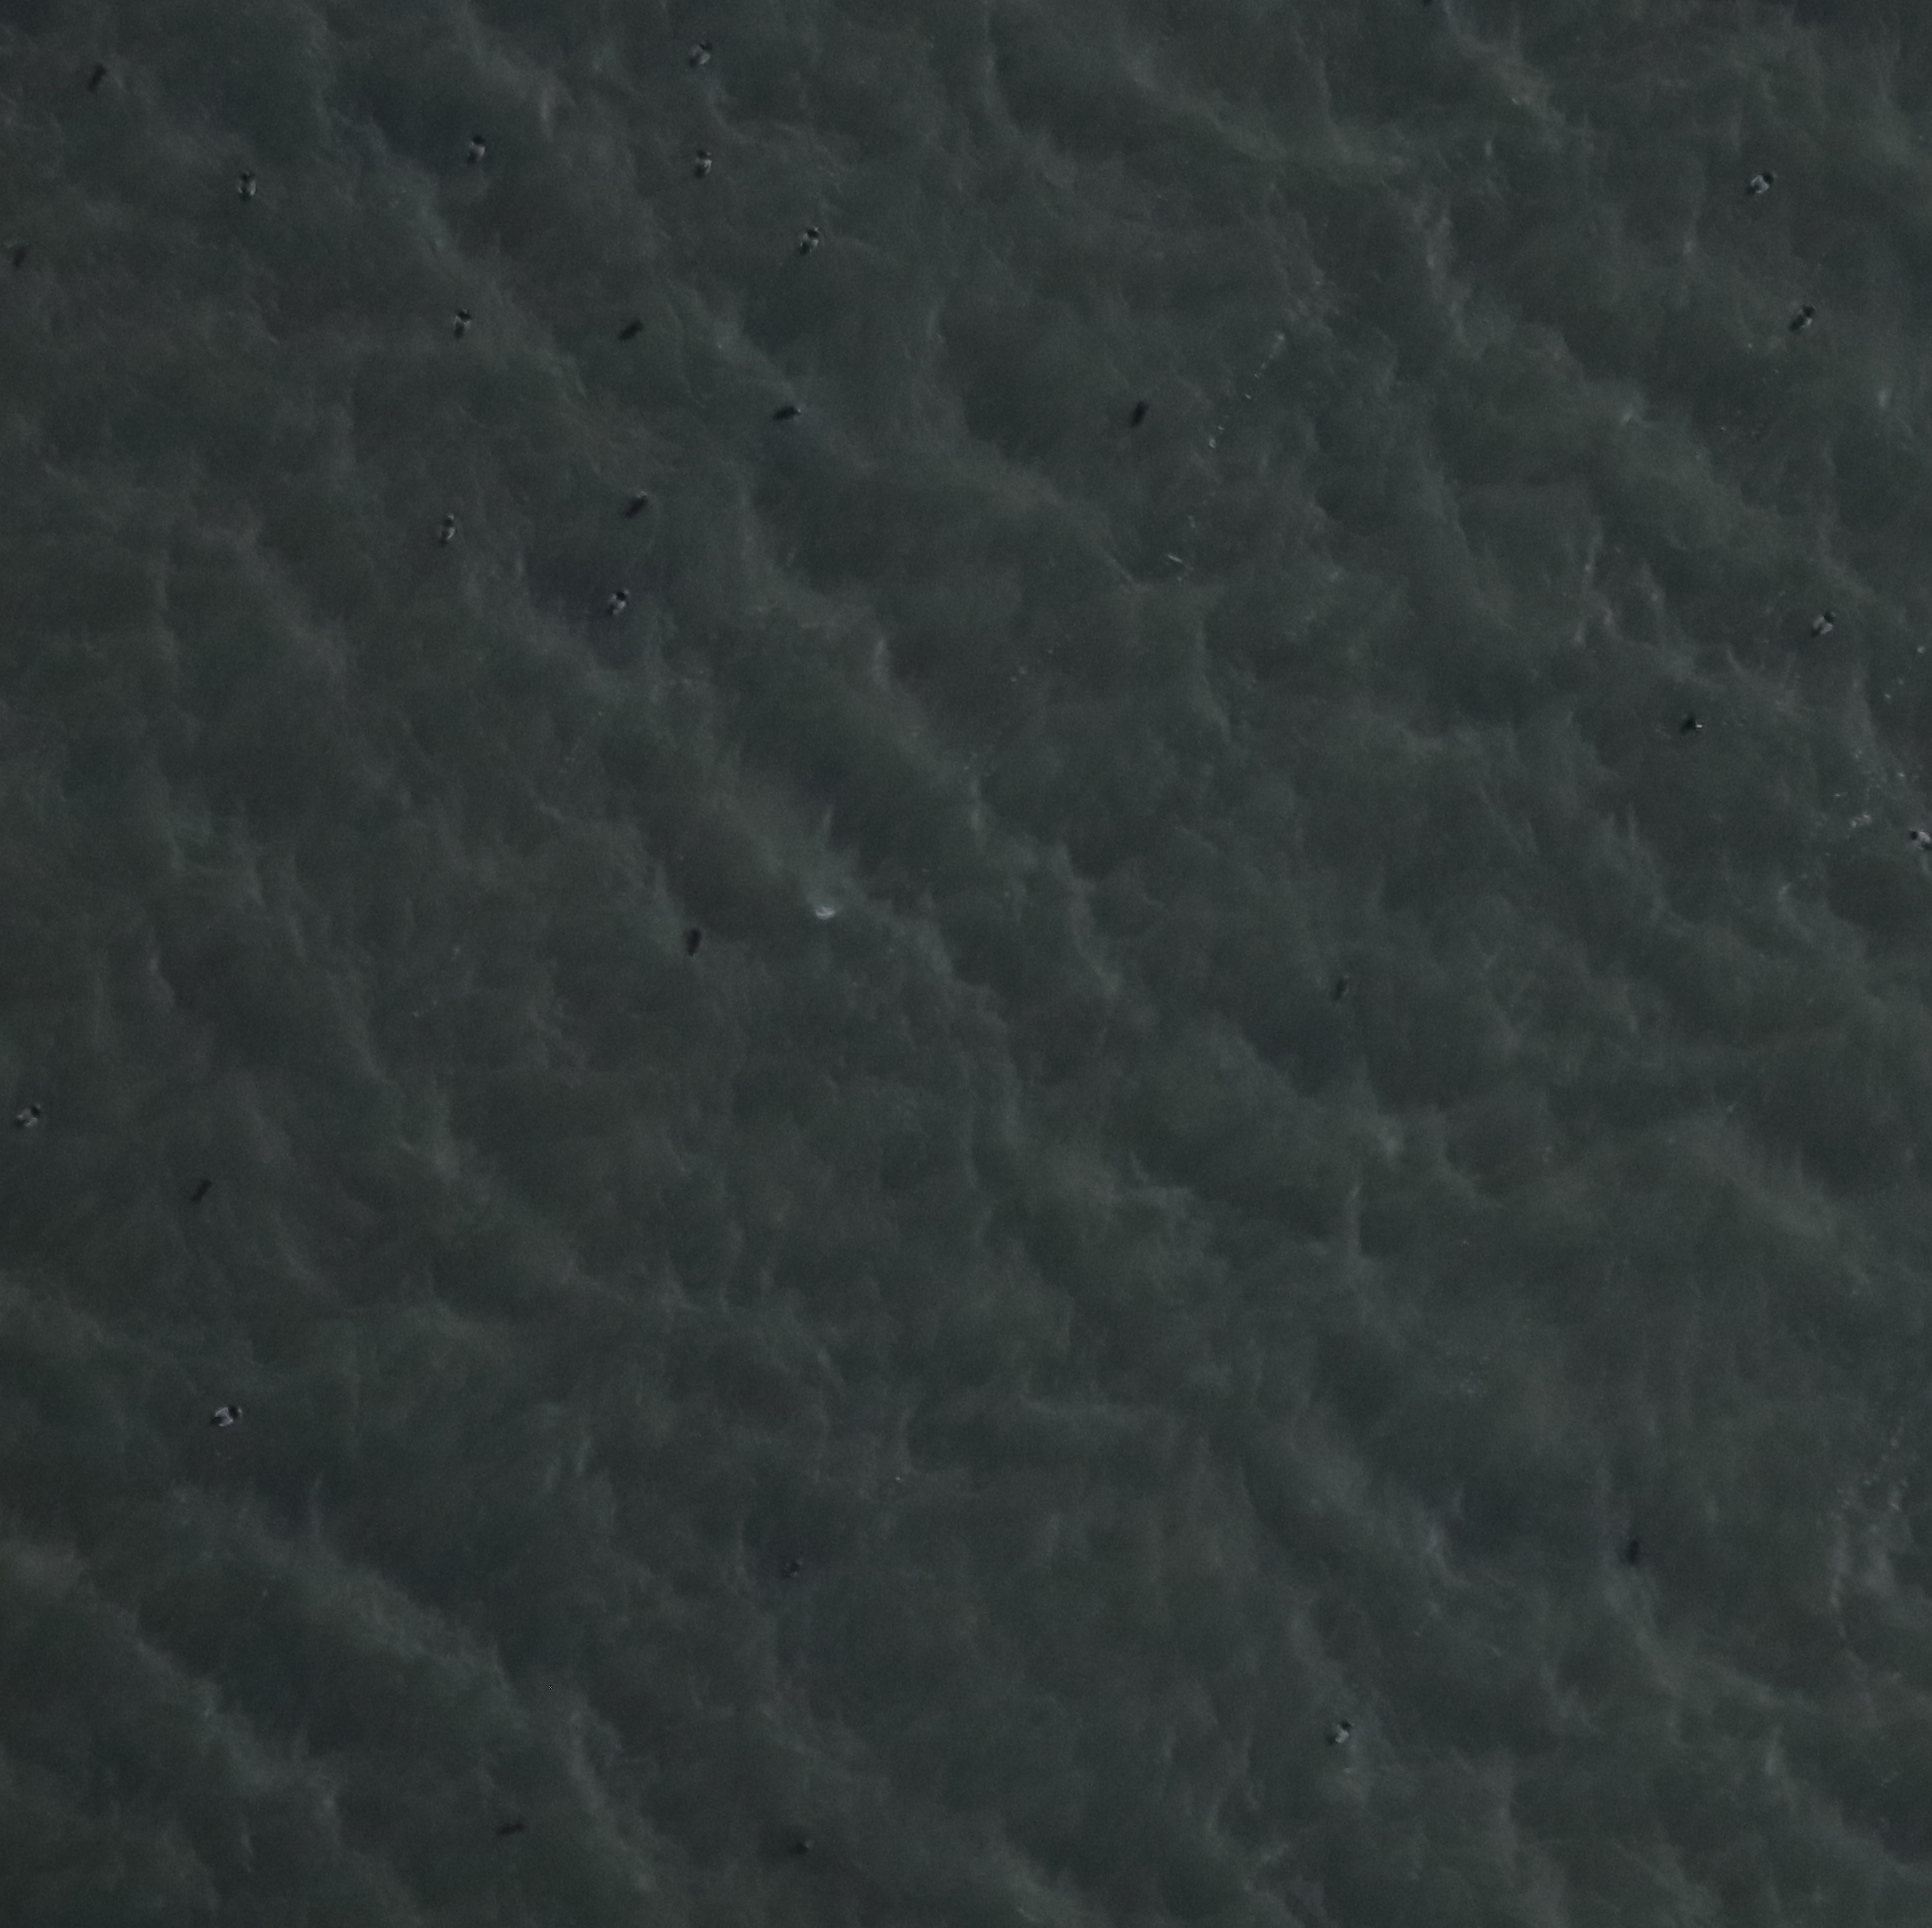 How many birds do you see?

29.